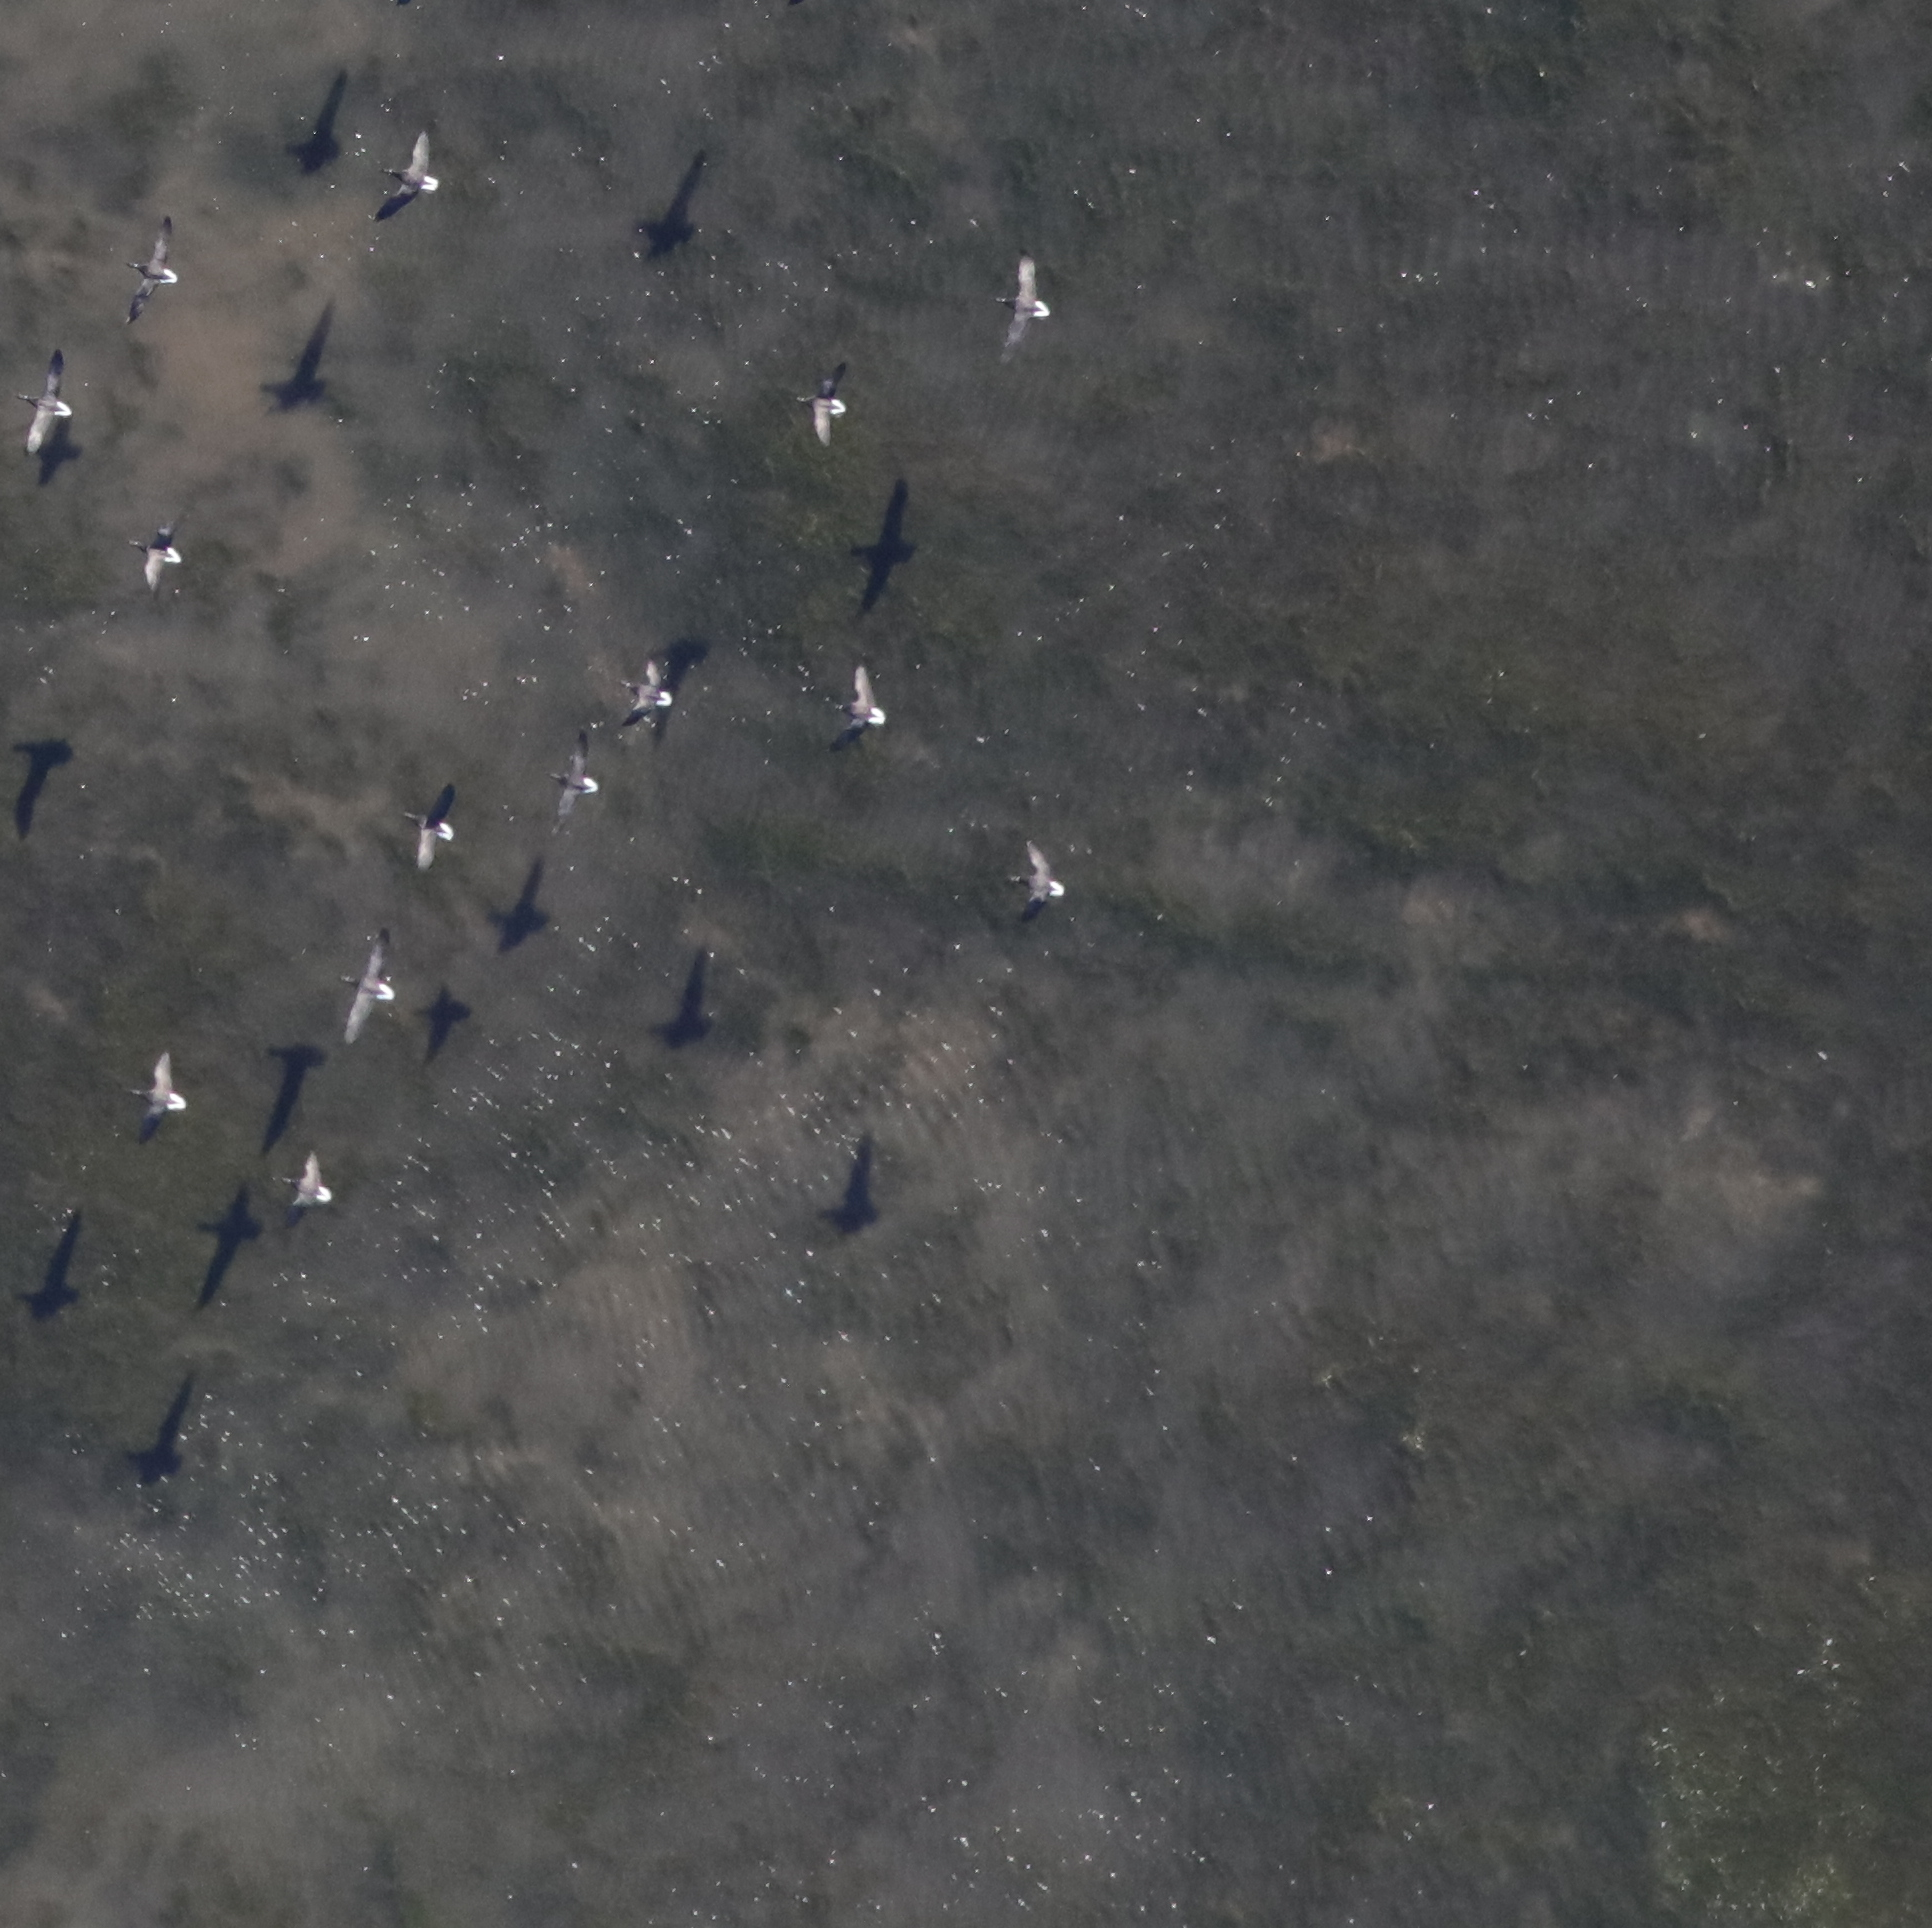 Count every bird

14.